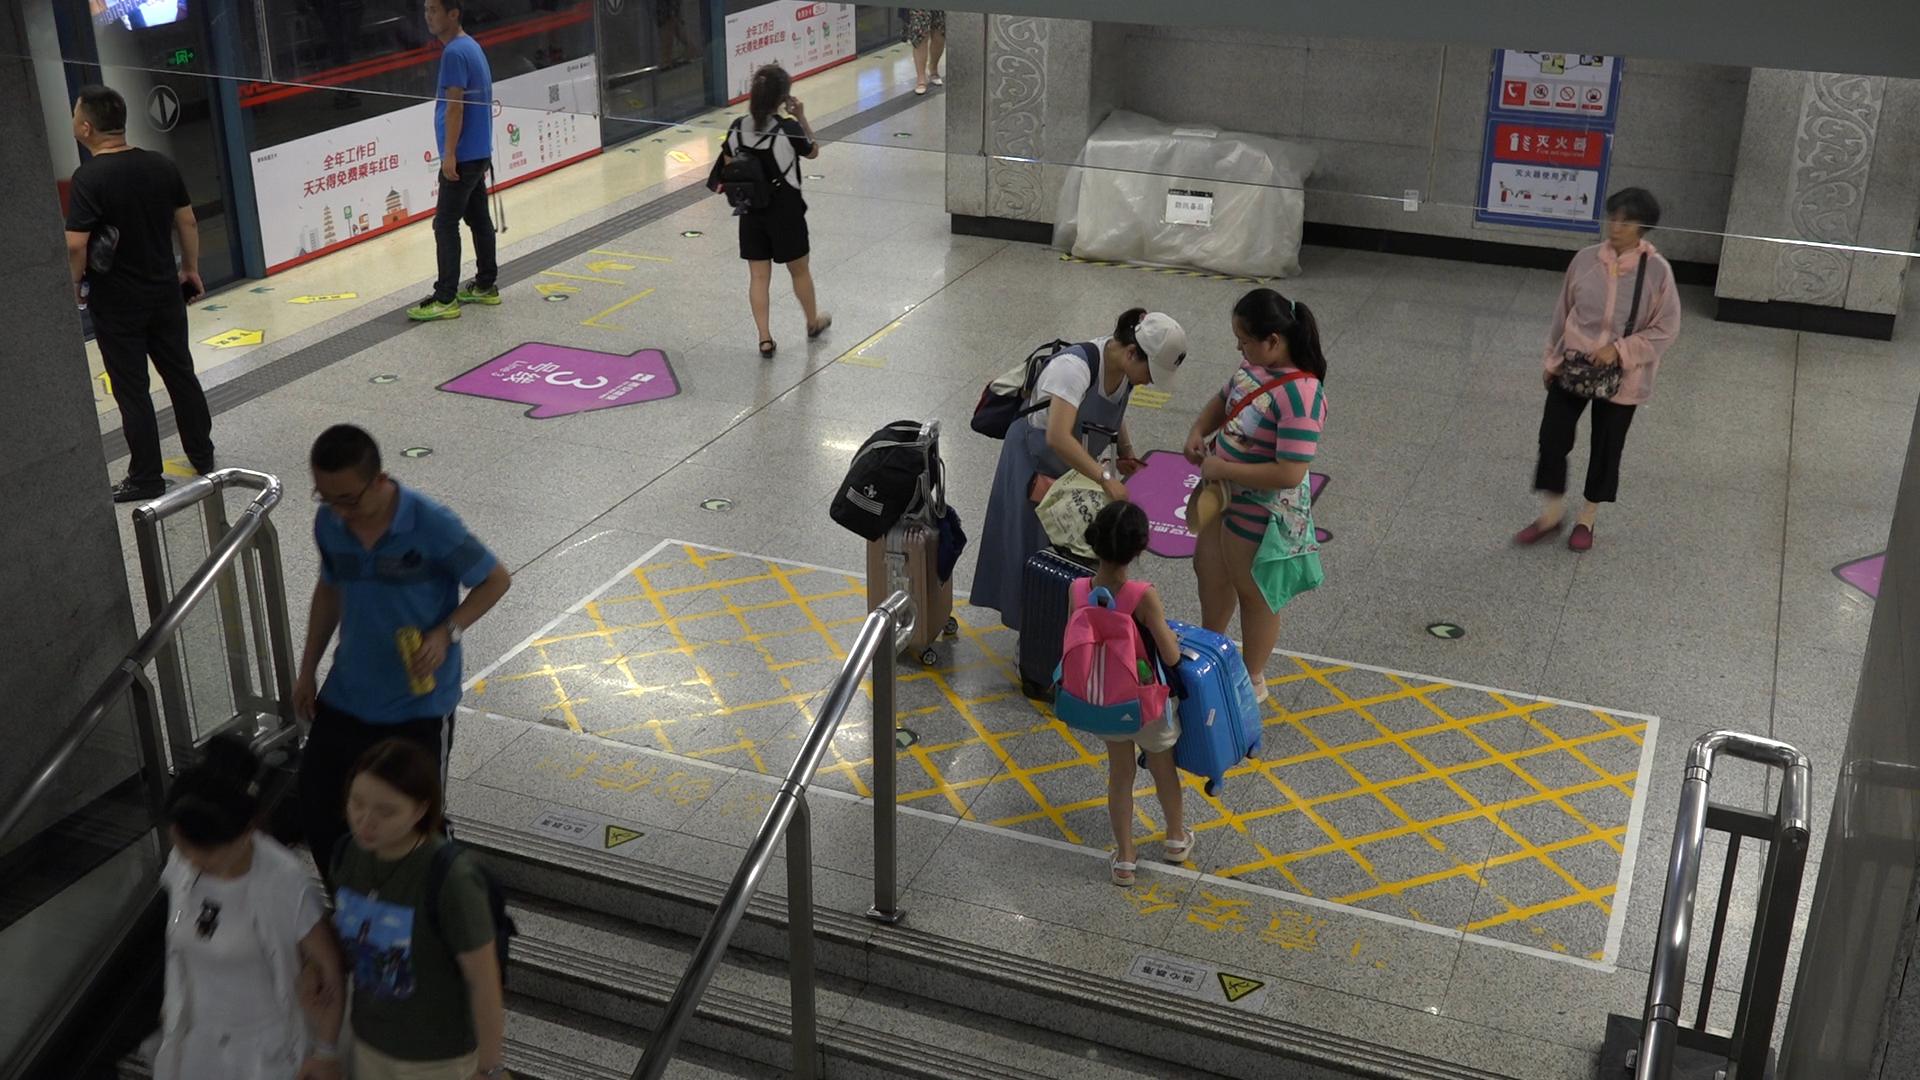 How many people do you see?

10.